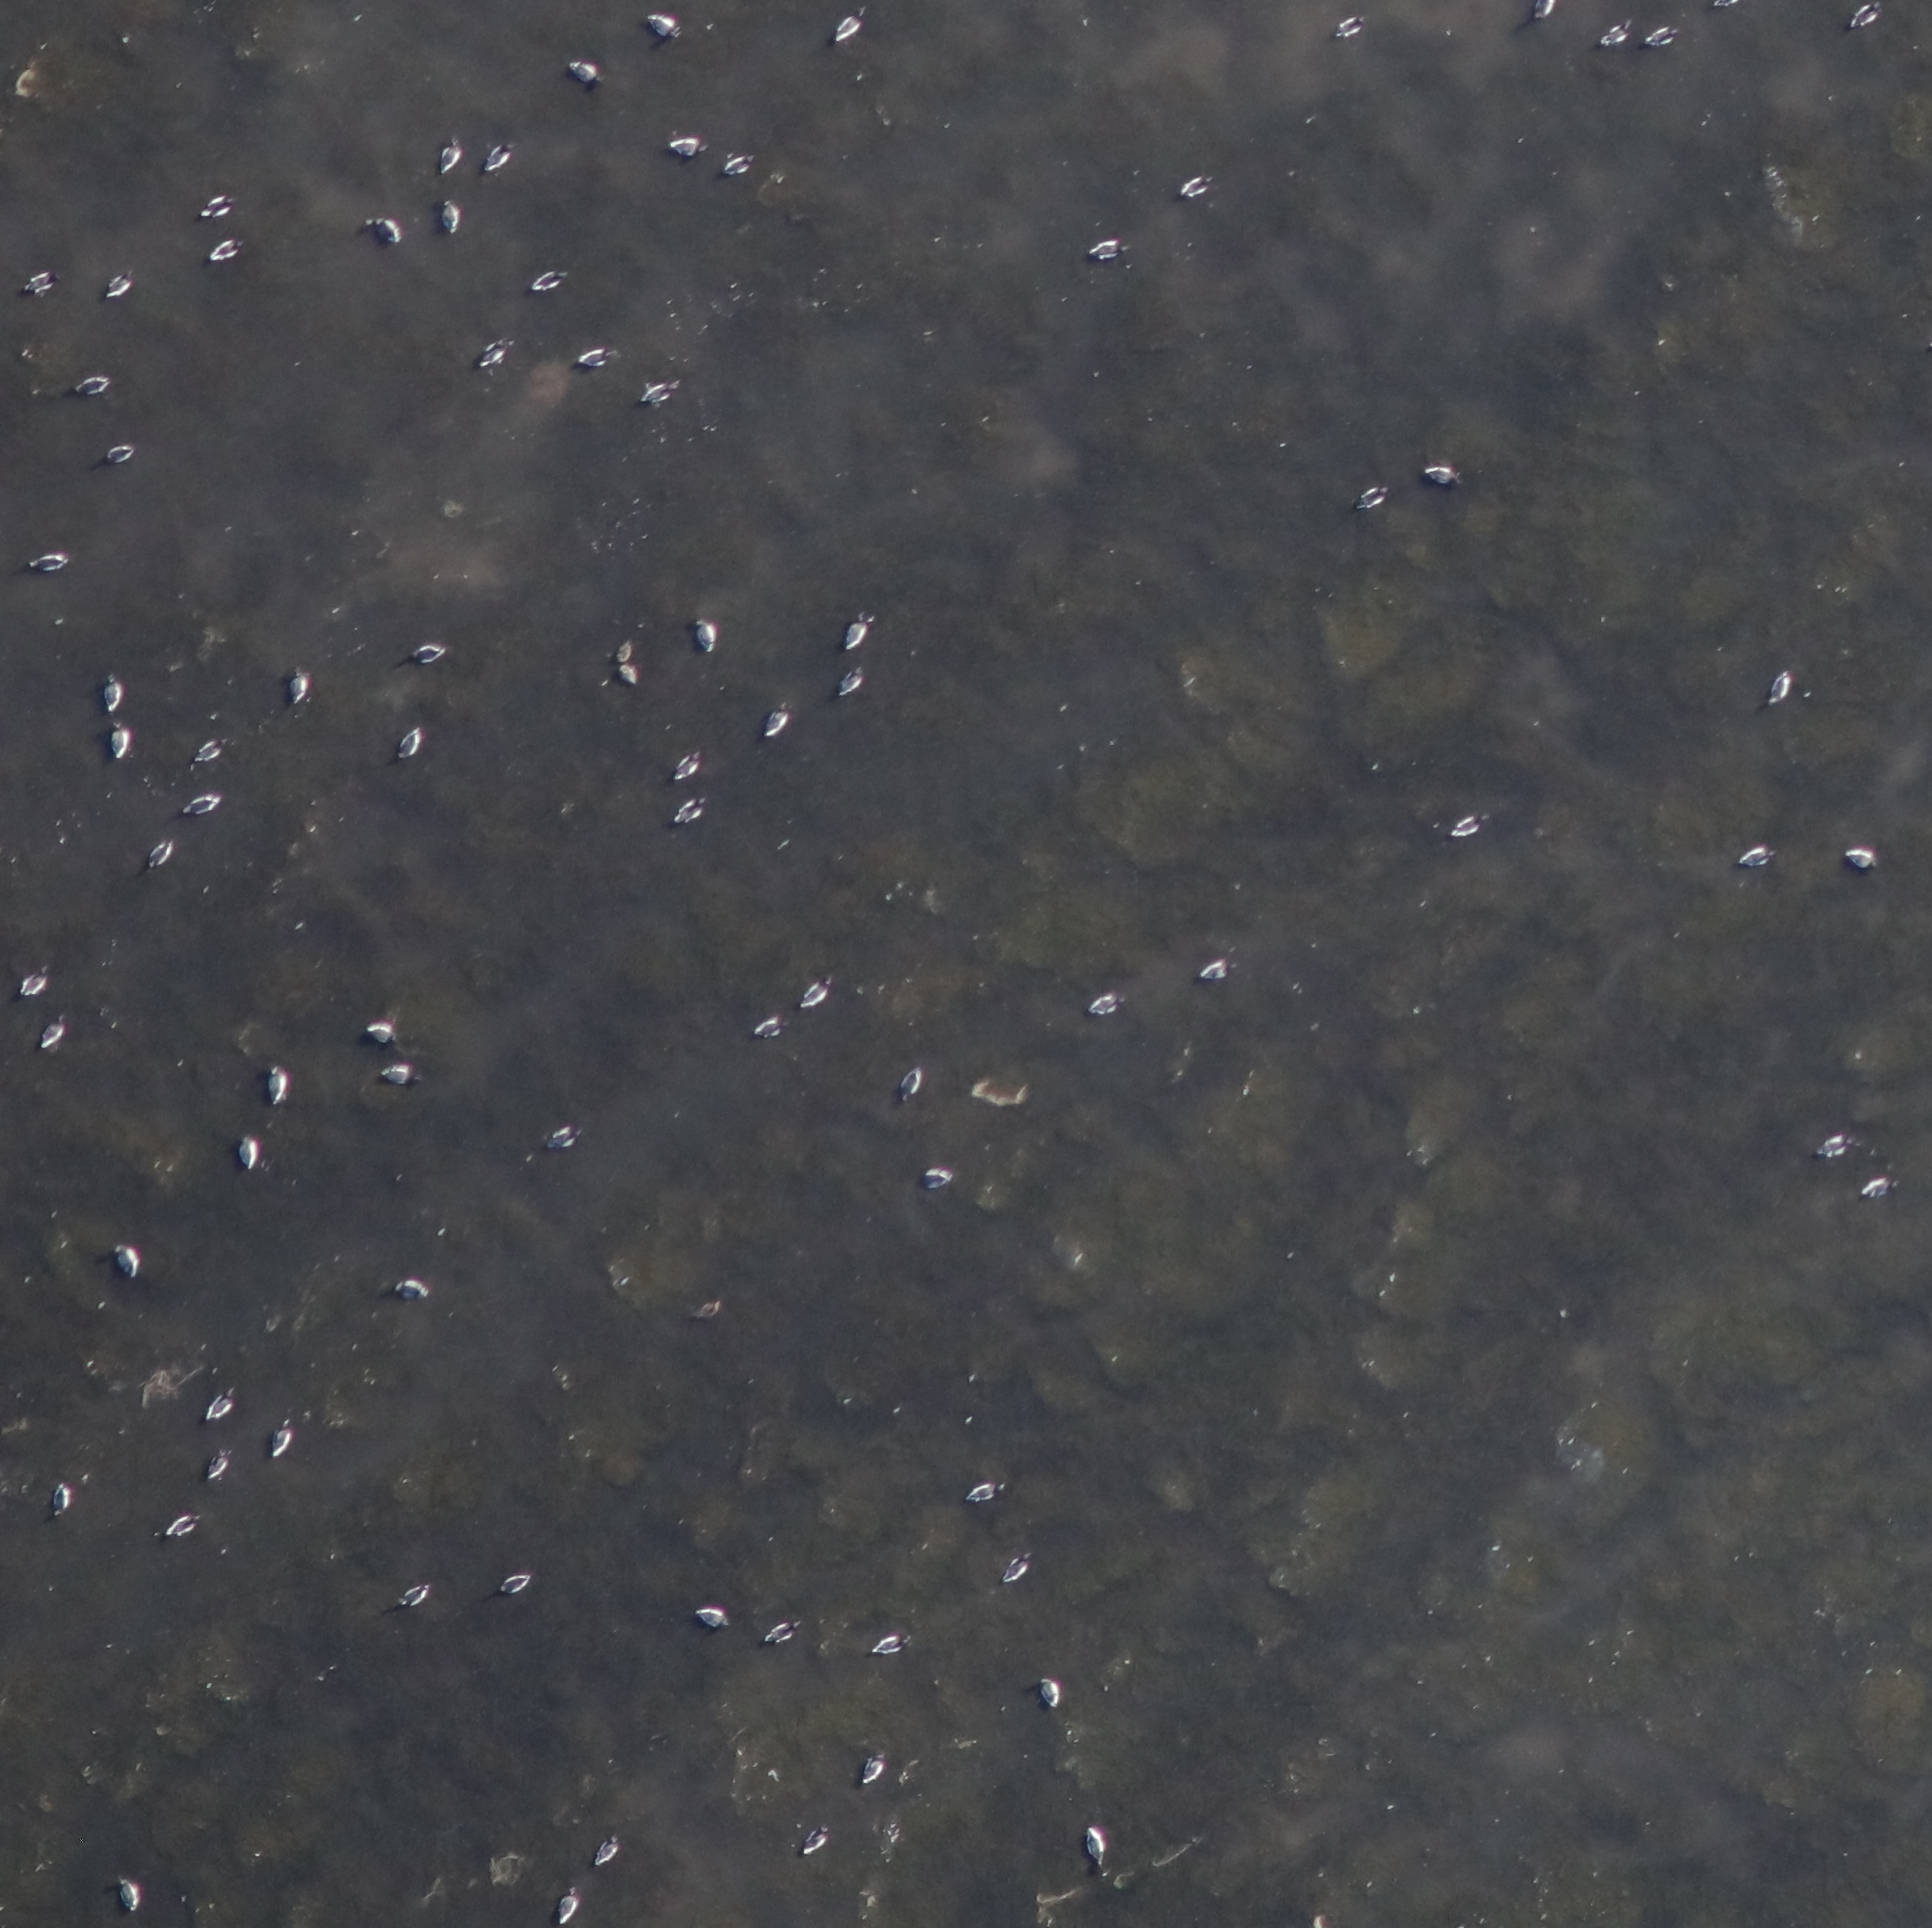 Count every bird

86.